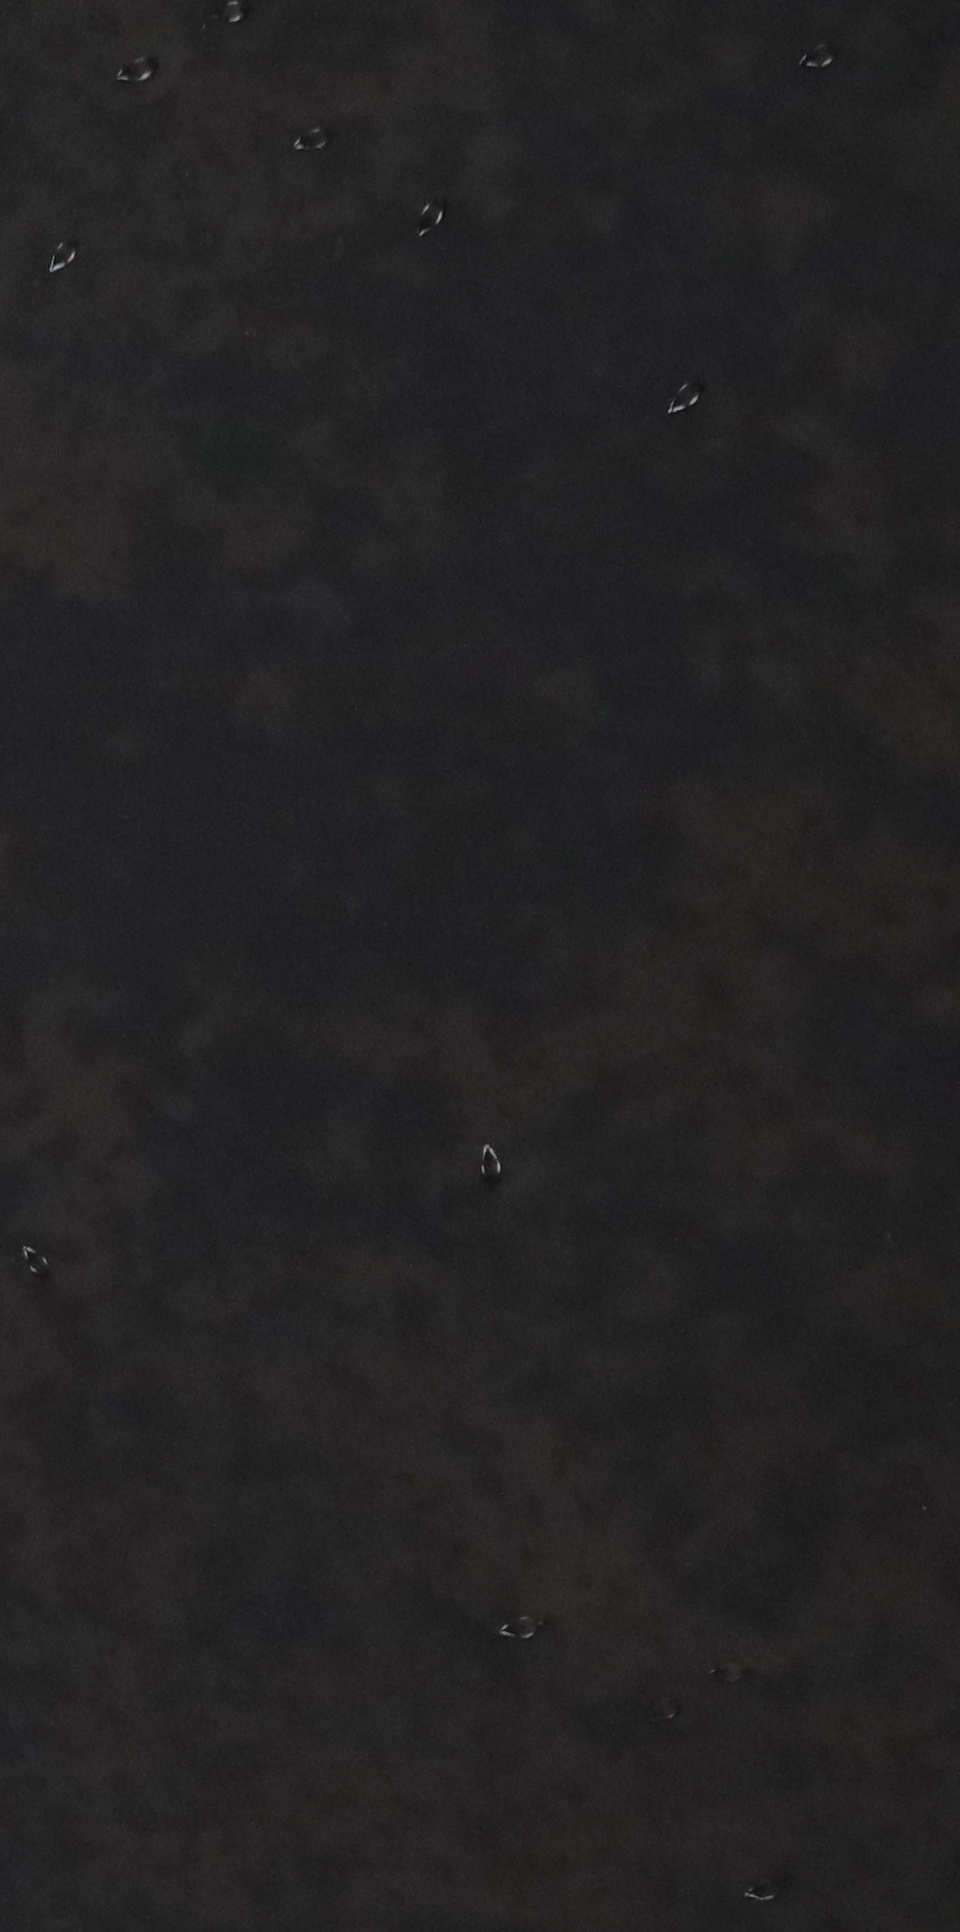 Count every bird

13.